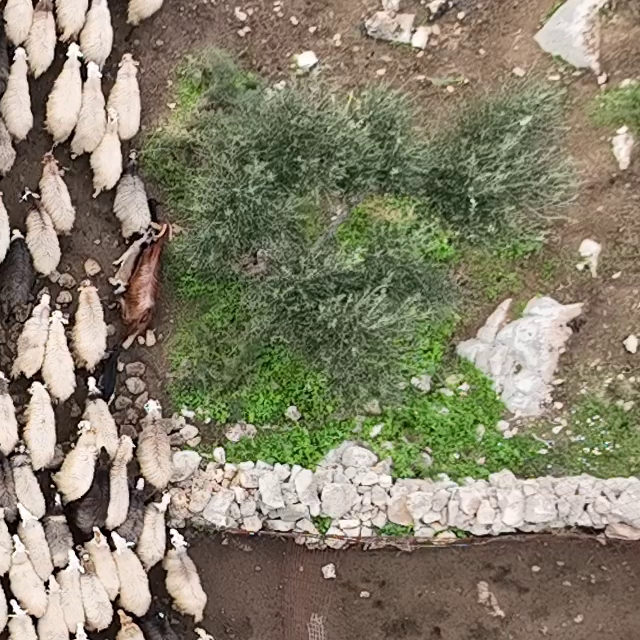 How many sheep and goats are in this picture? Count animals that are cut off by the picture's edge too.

51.